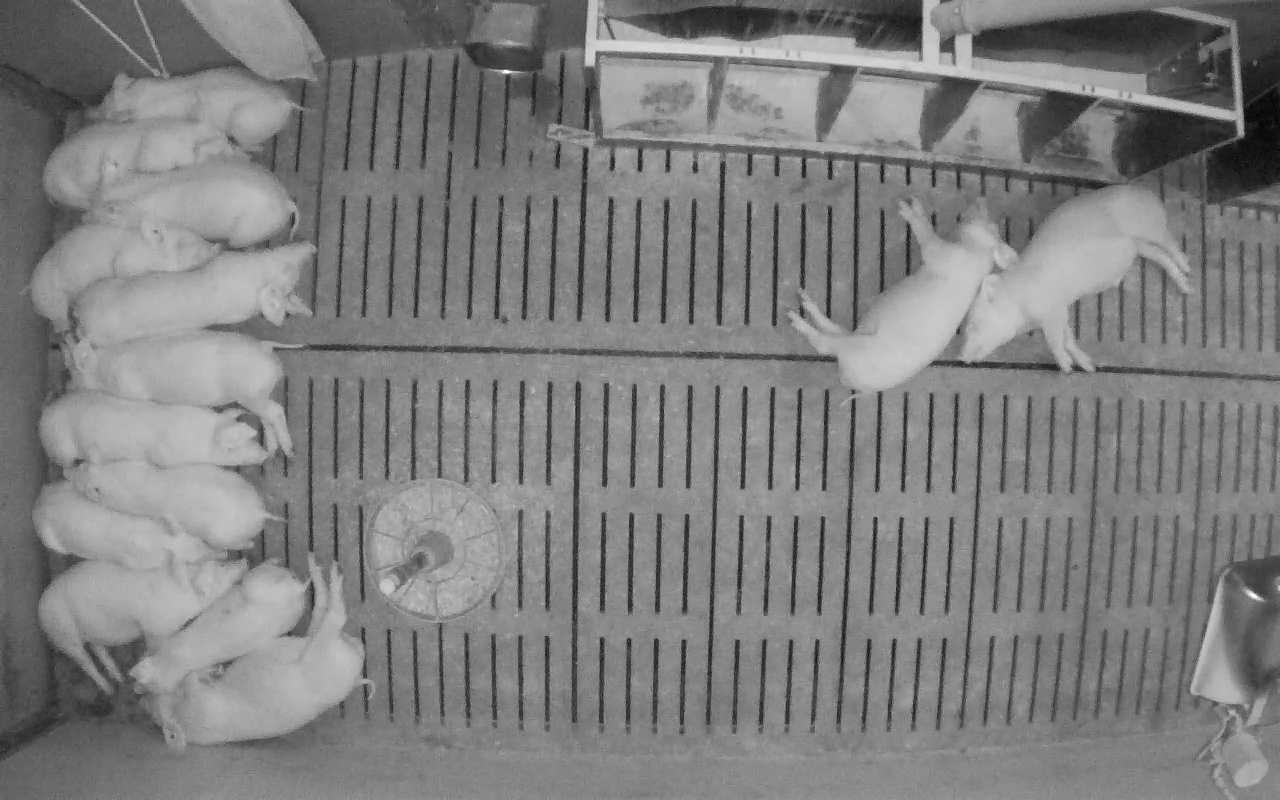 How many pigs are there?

14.